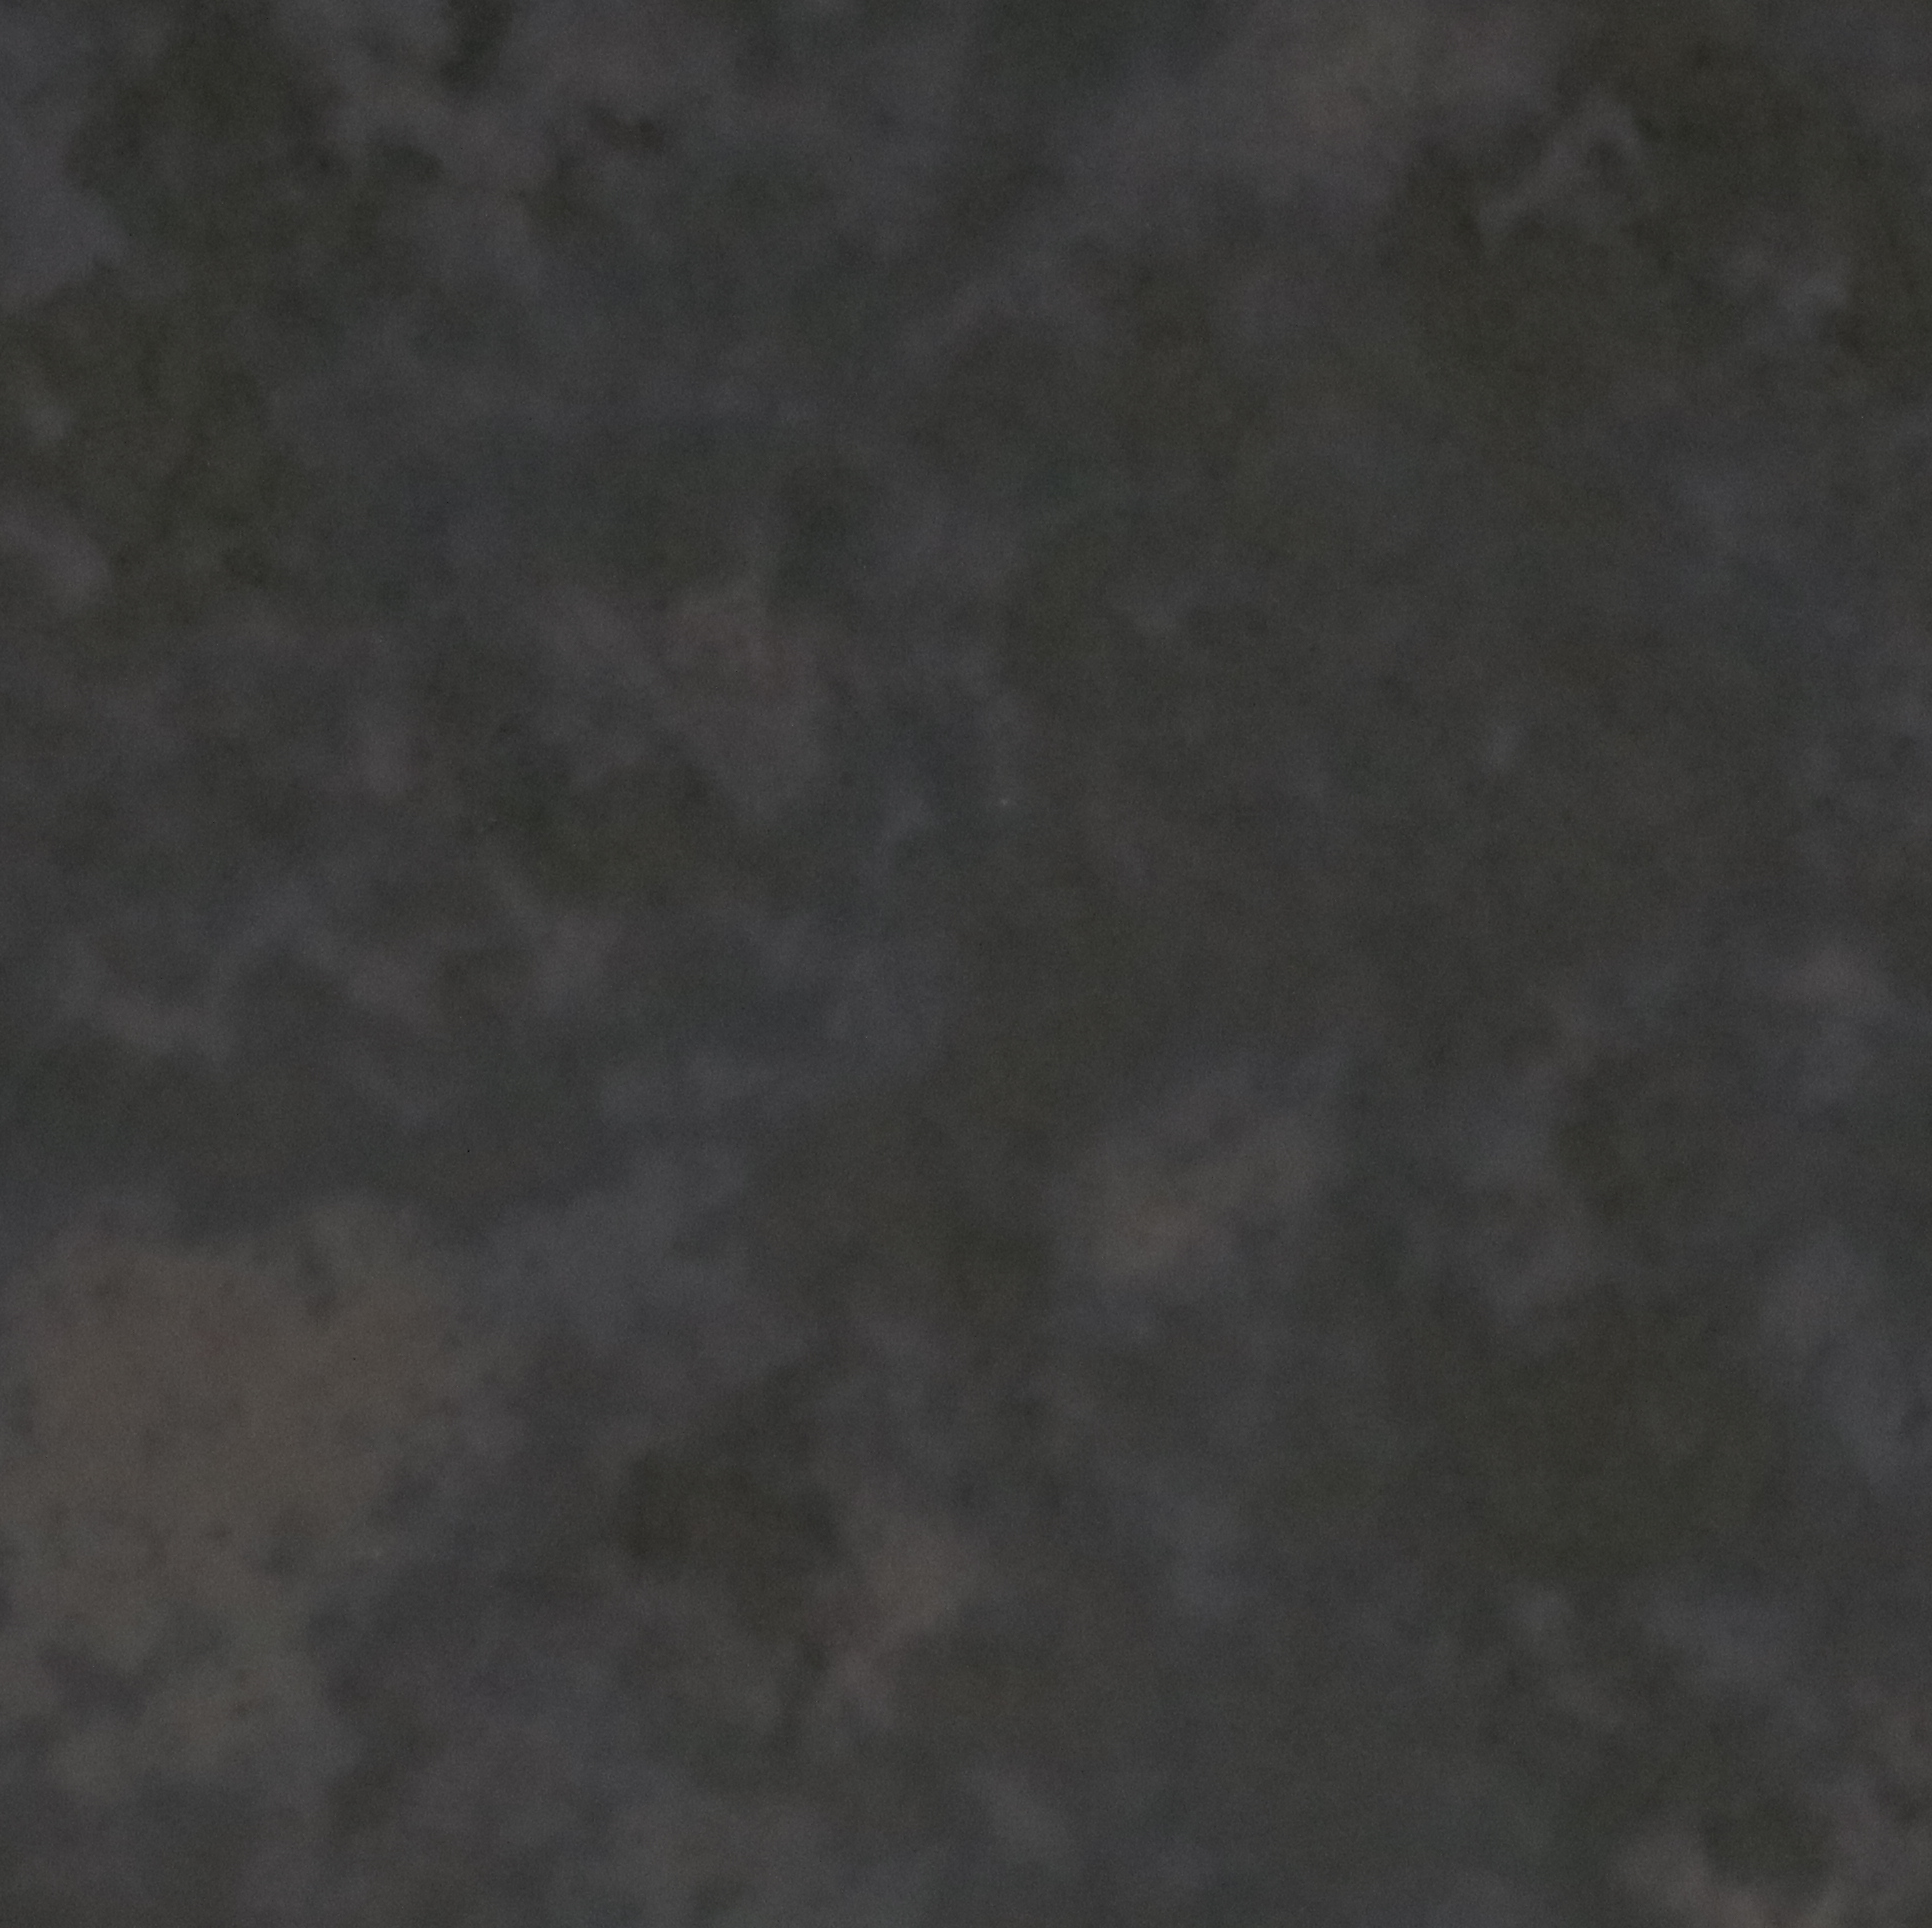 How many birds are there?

0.